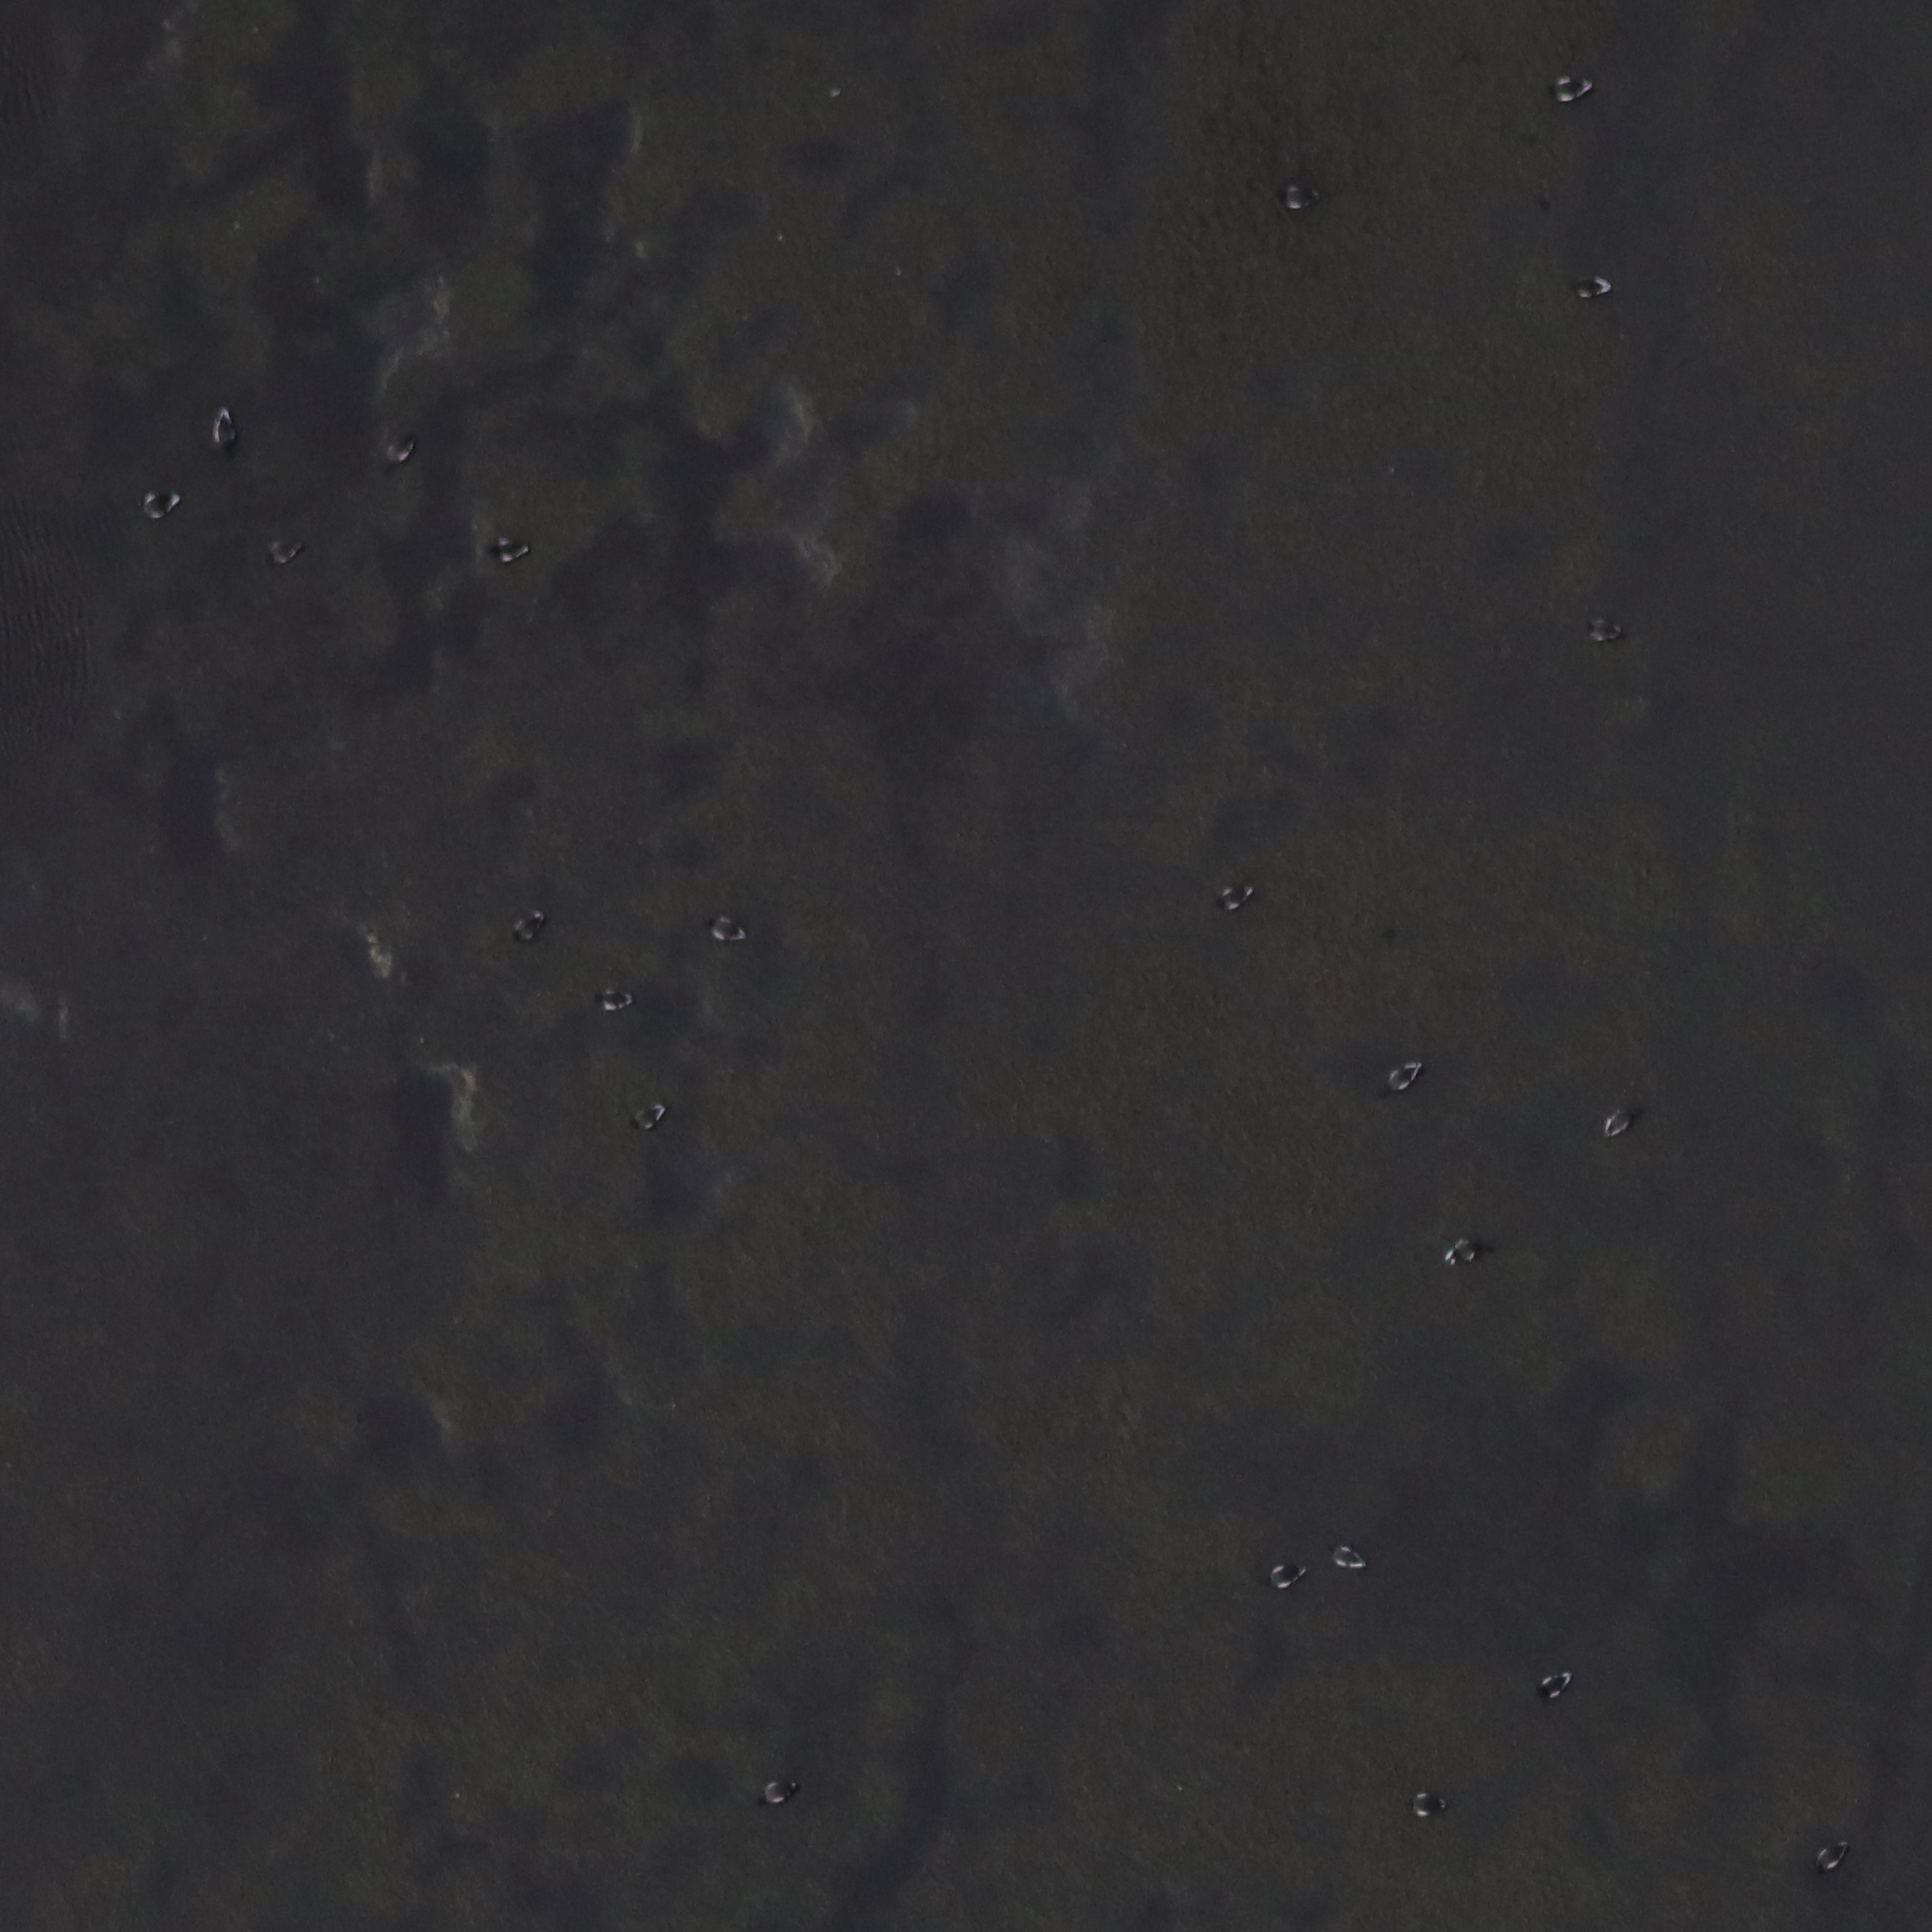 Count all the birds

23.